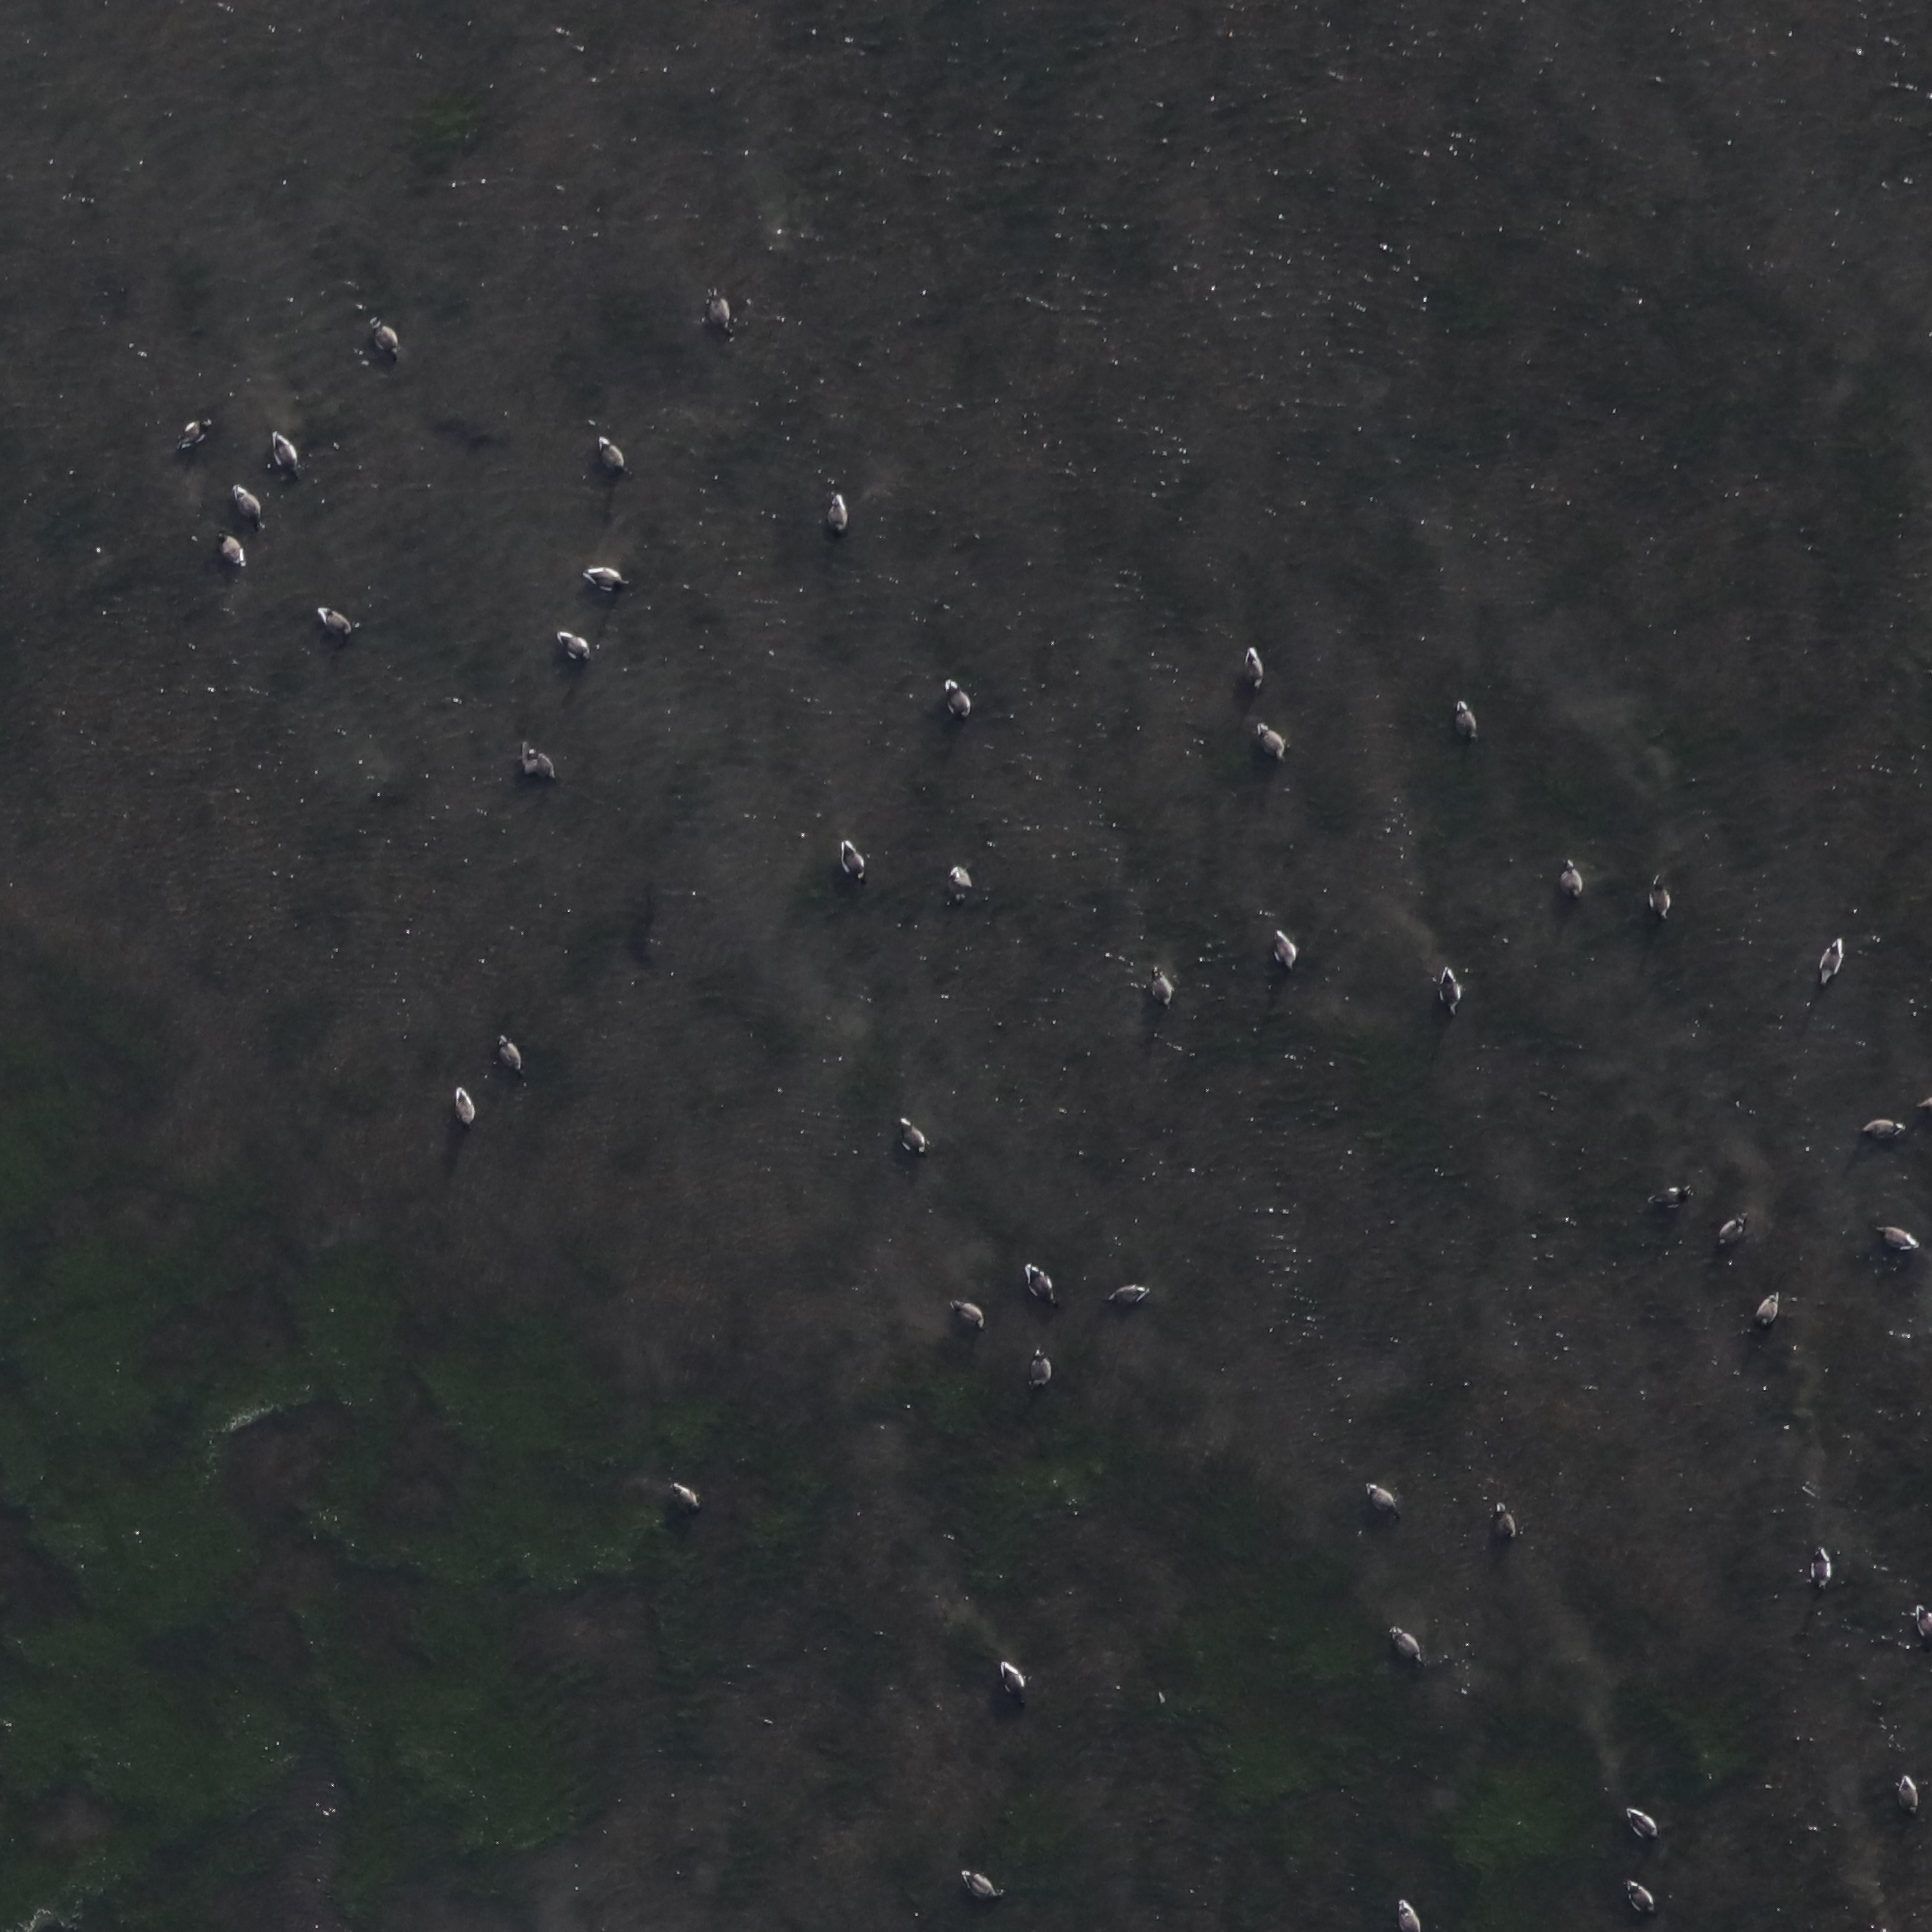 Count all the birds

48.